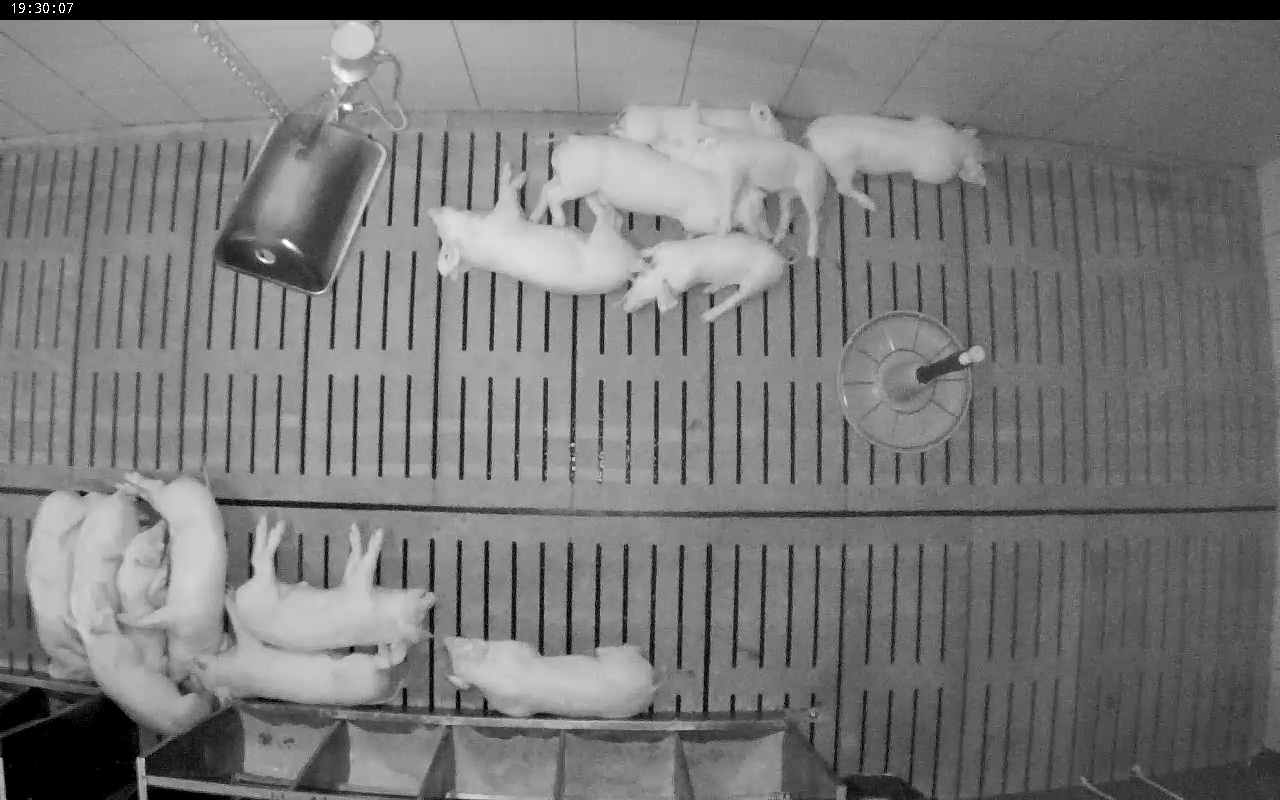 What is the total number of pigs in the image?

14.